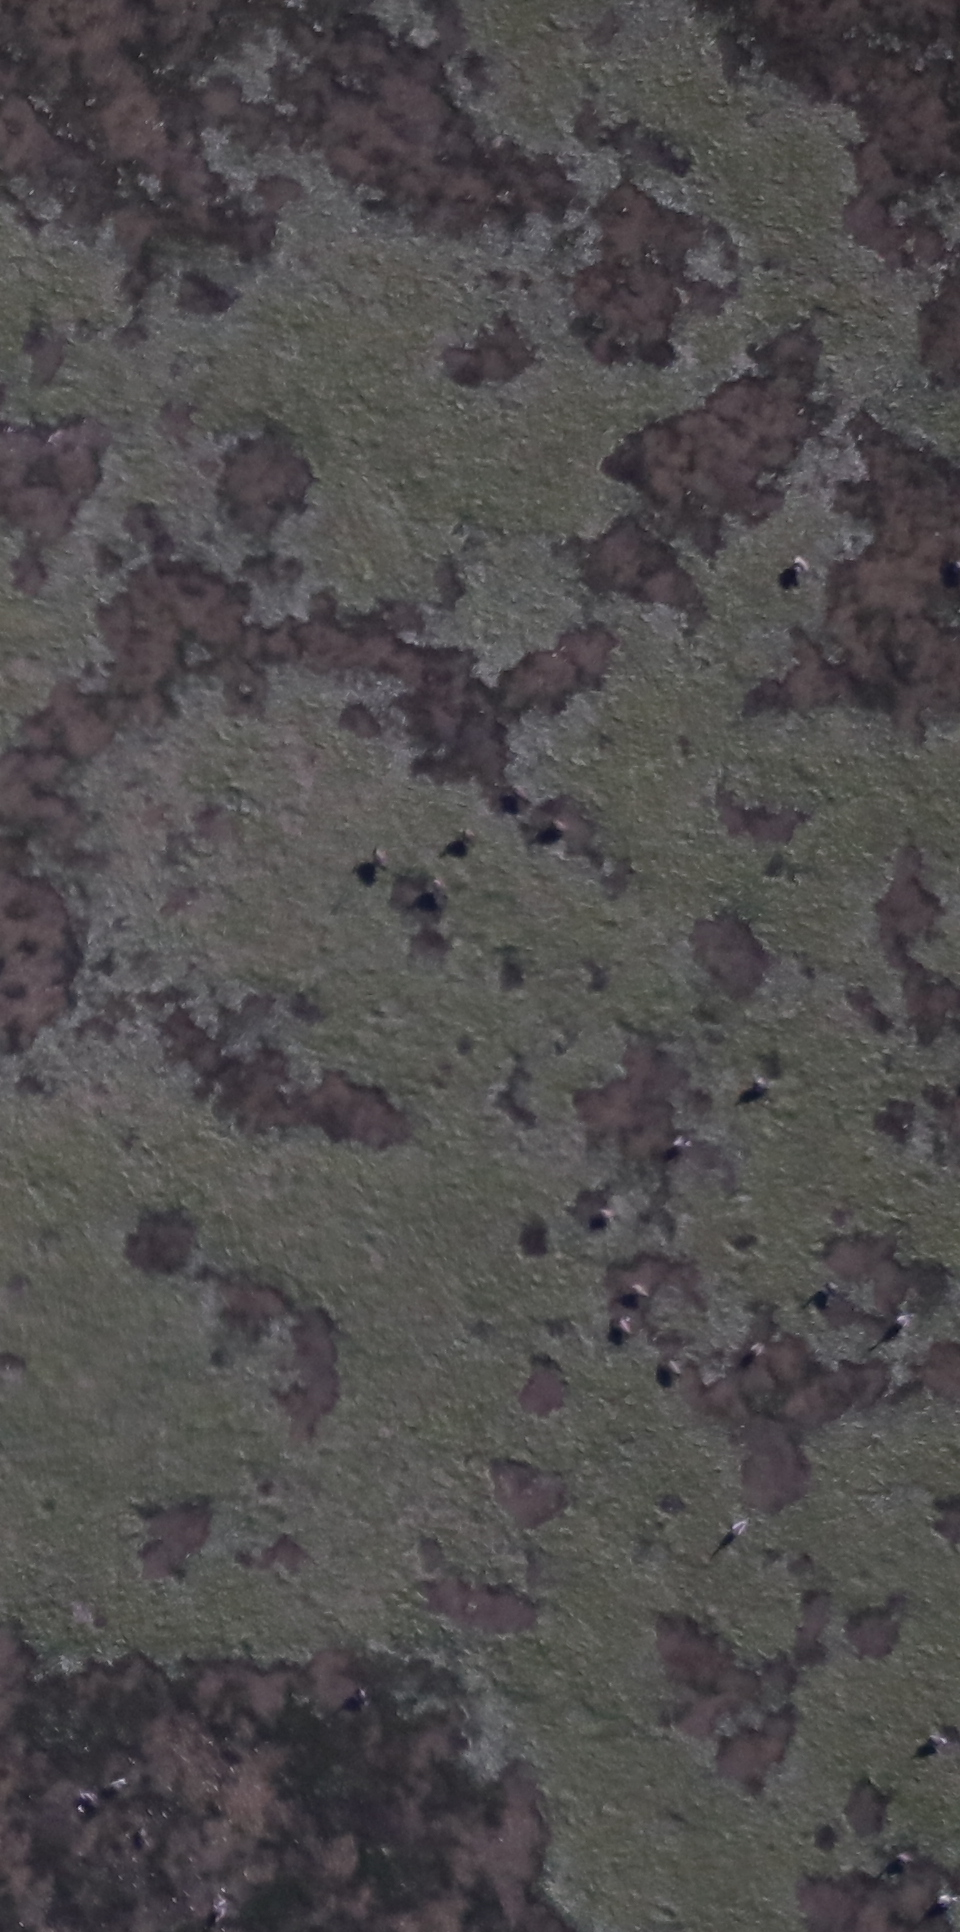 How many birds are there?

23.